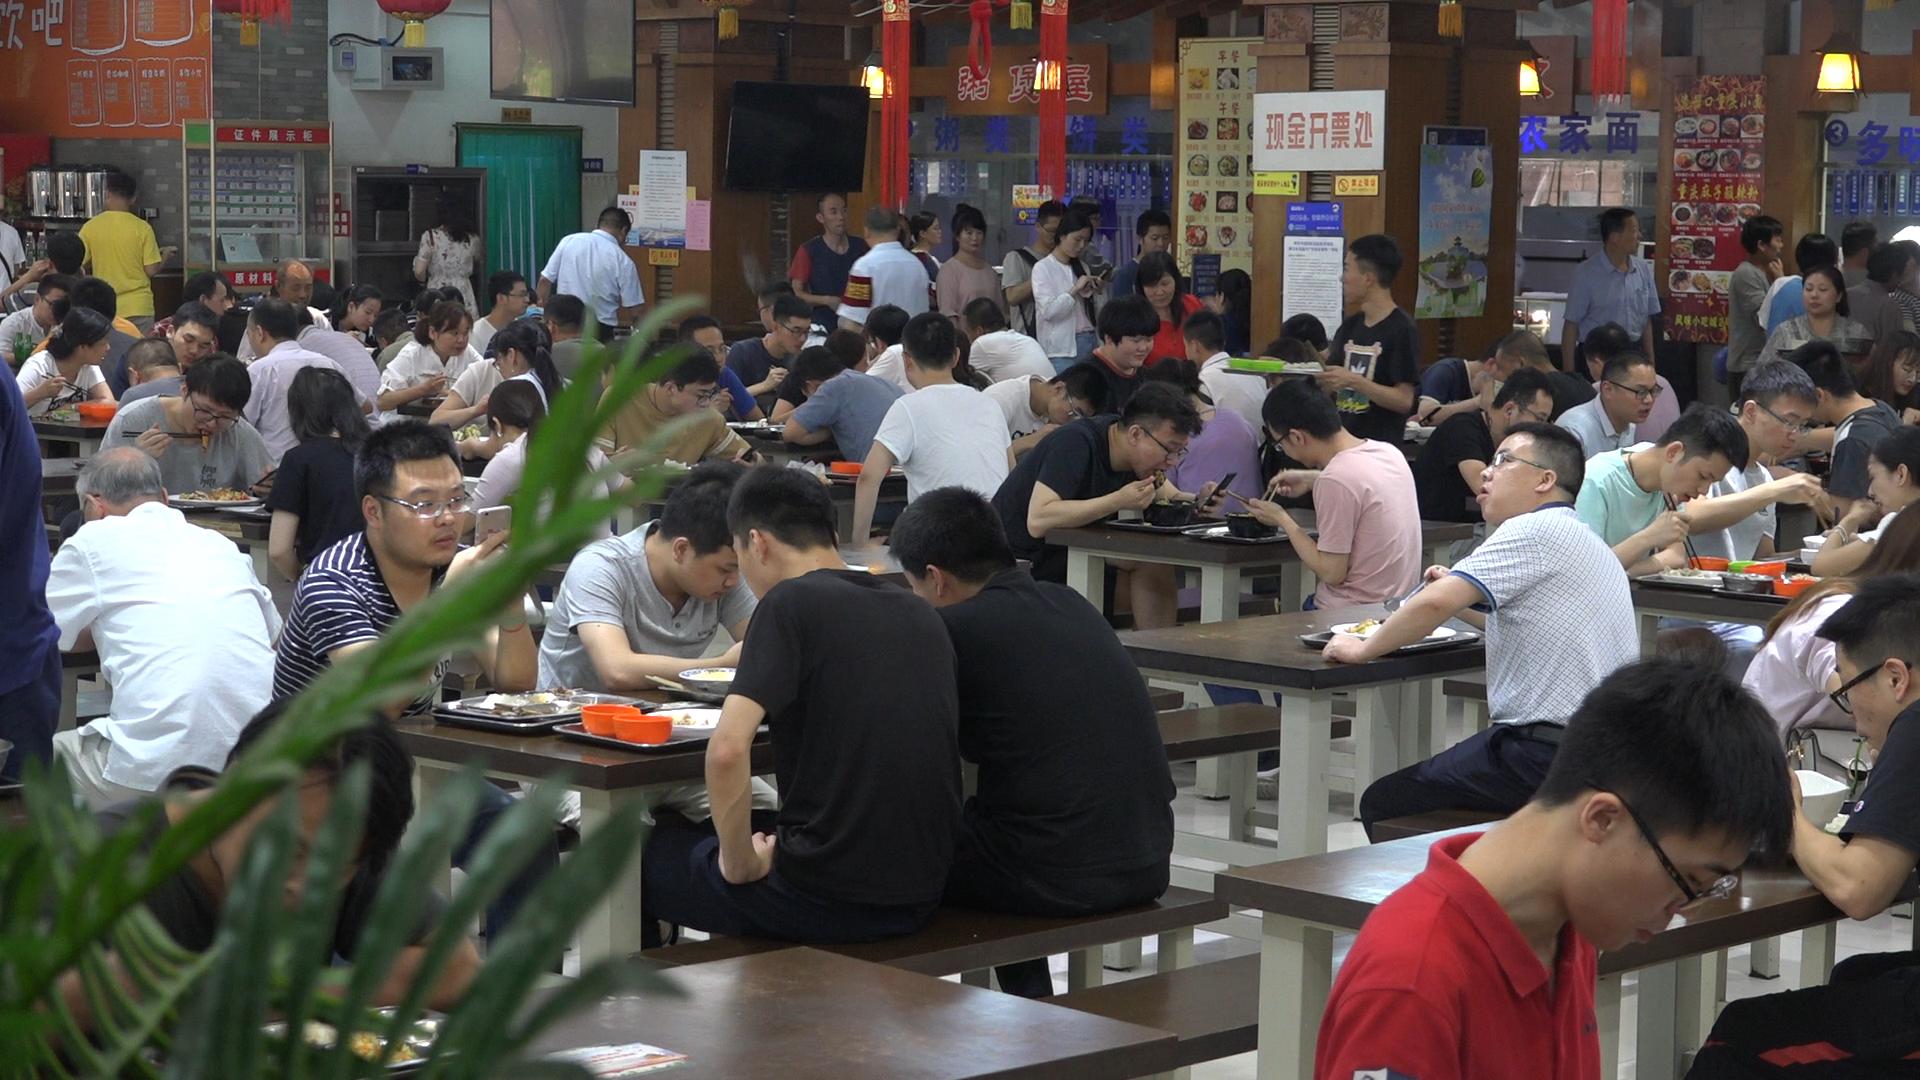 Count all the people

83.